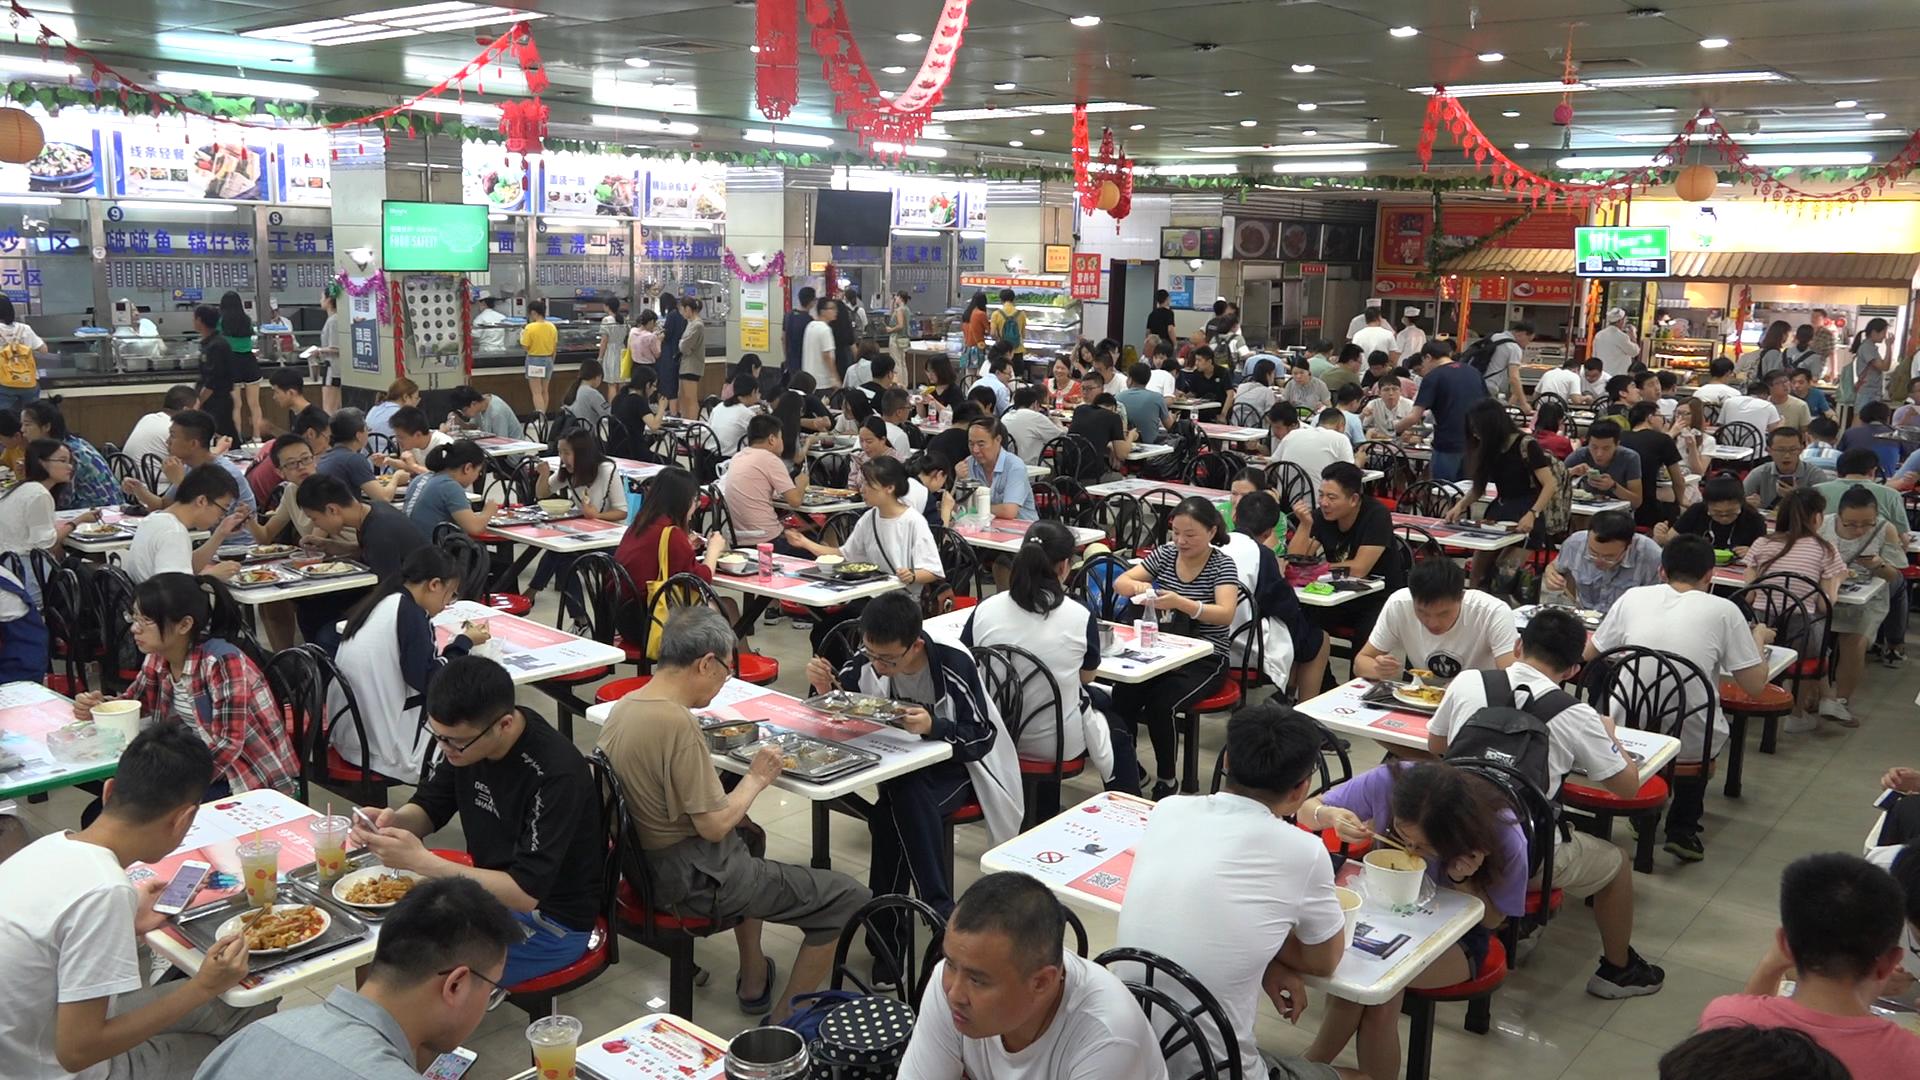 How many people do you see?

139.